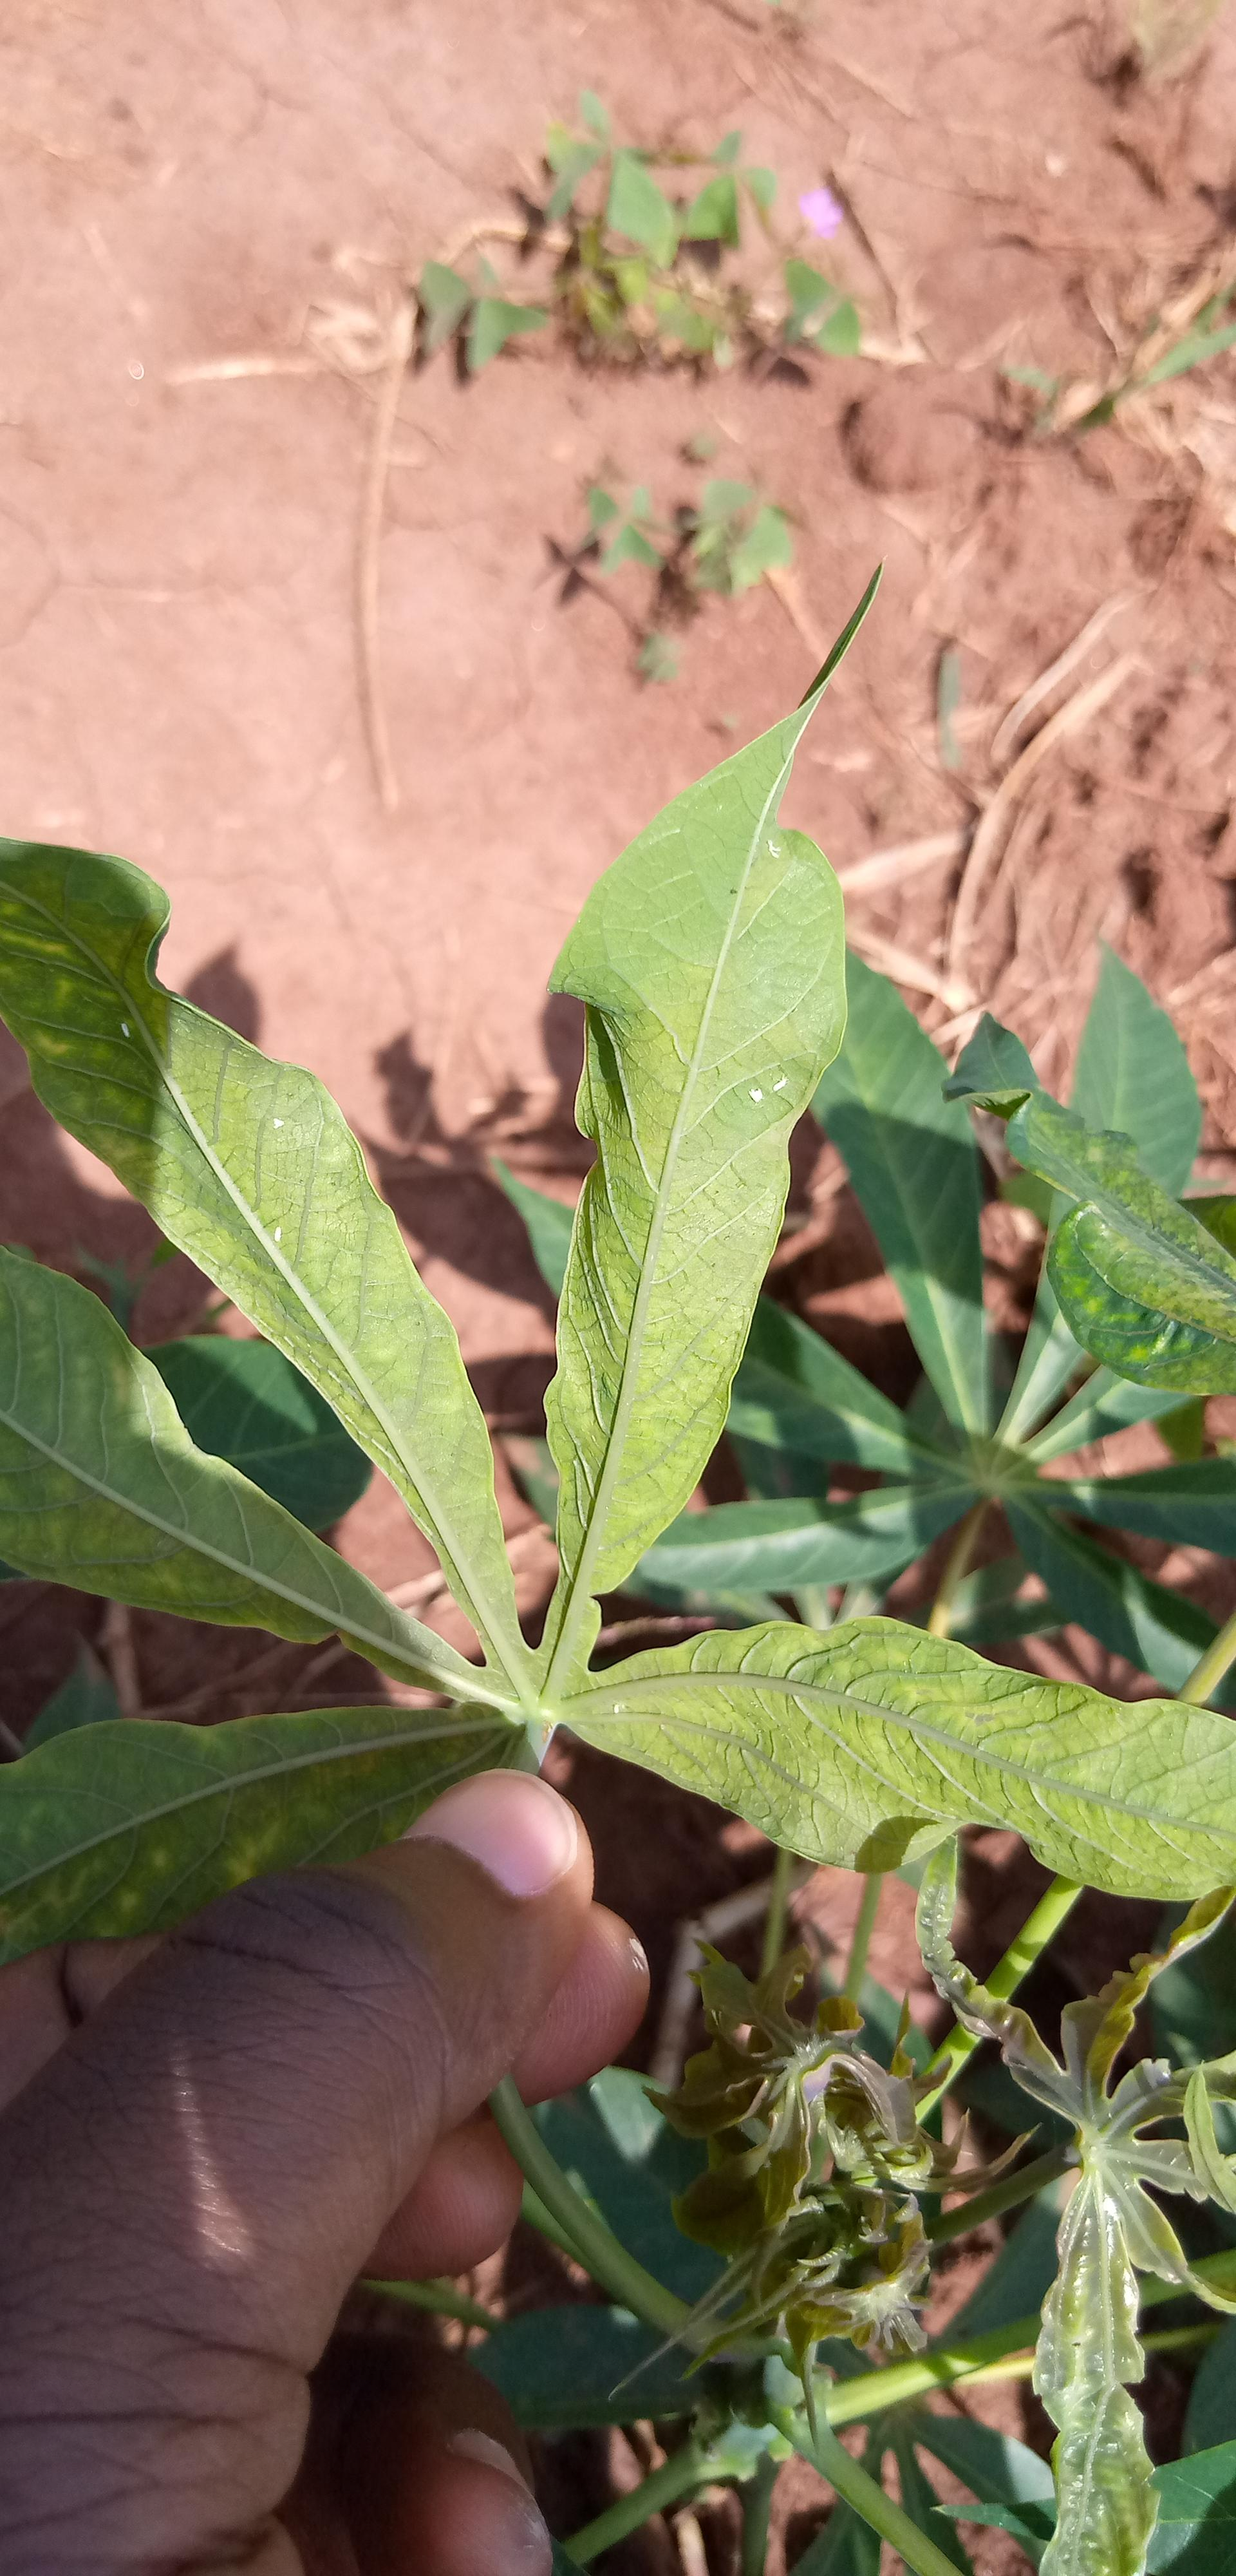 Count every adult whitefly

7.